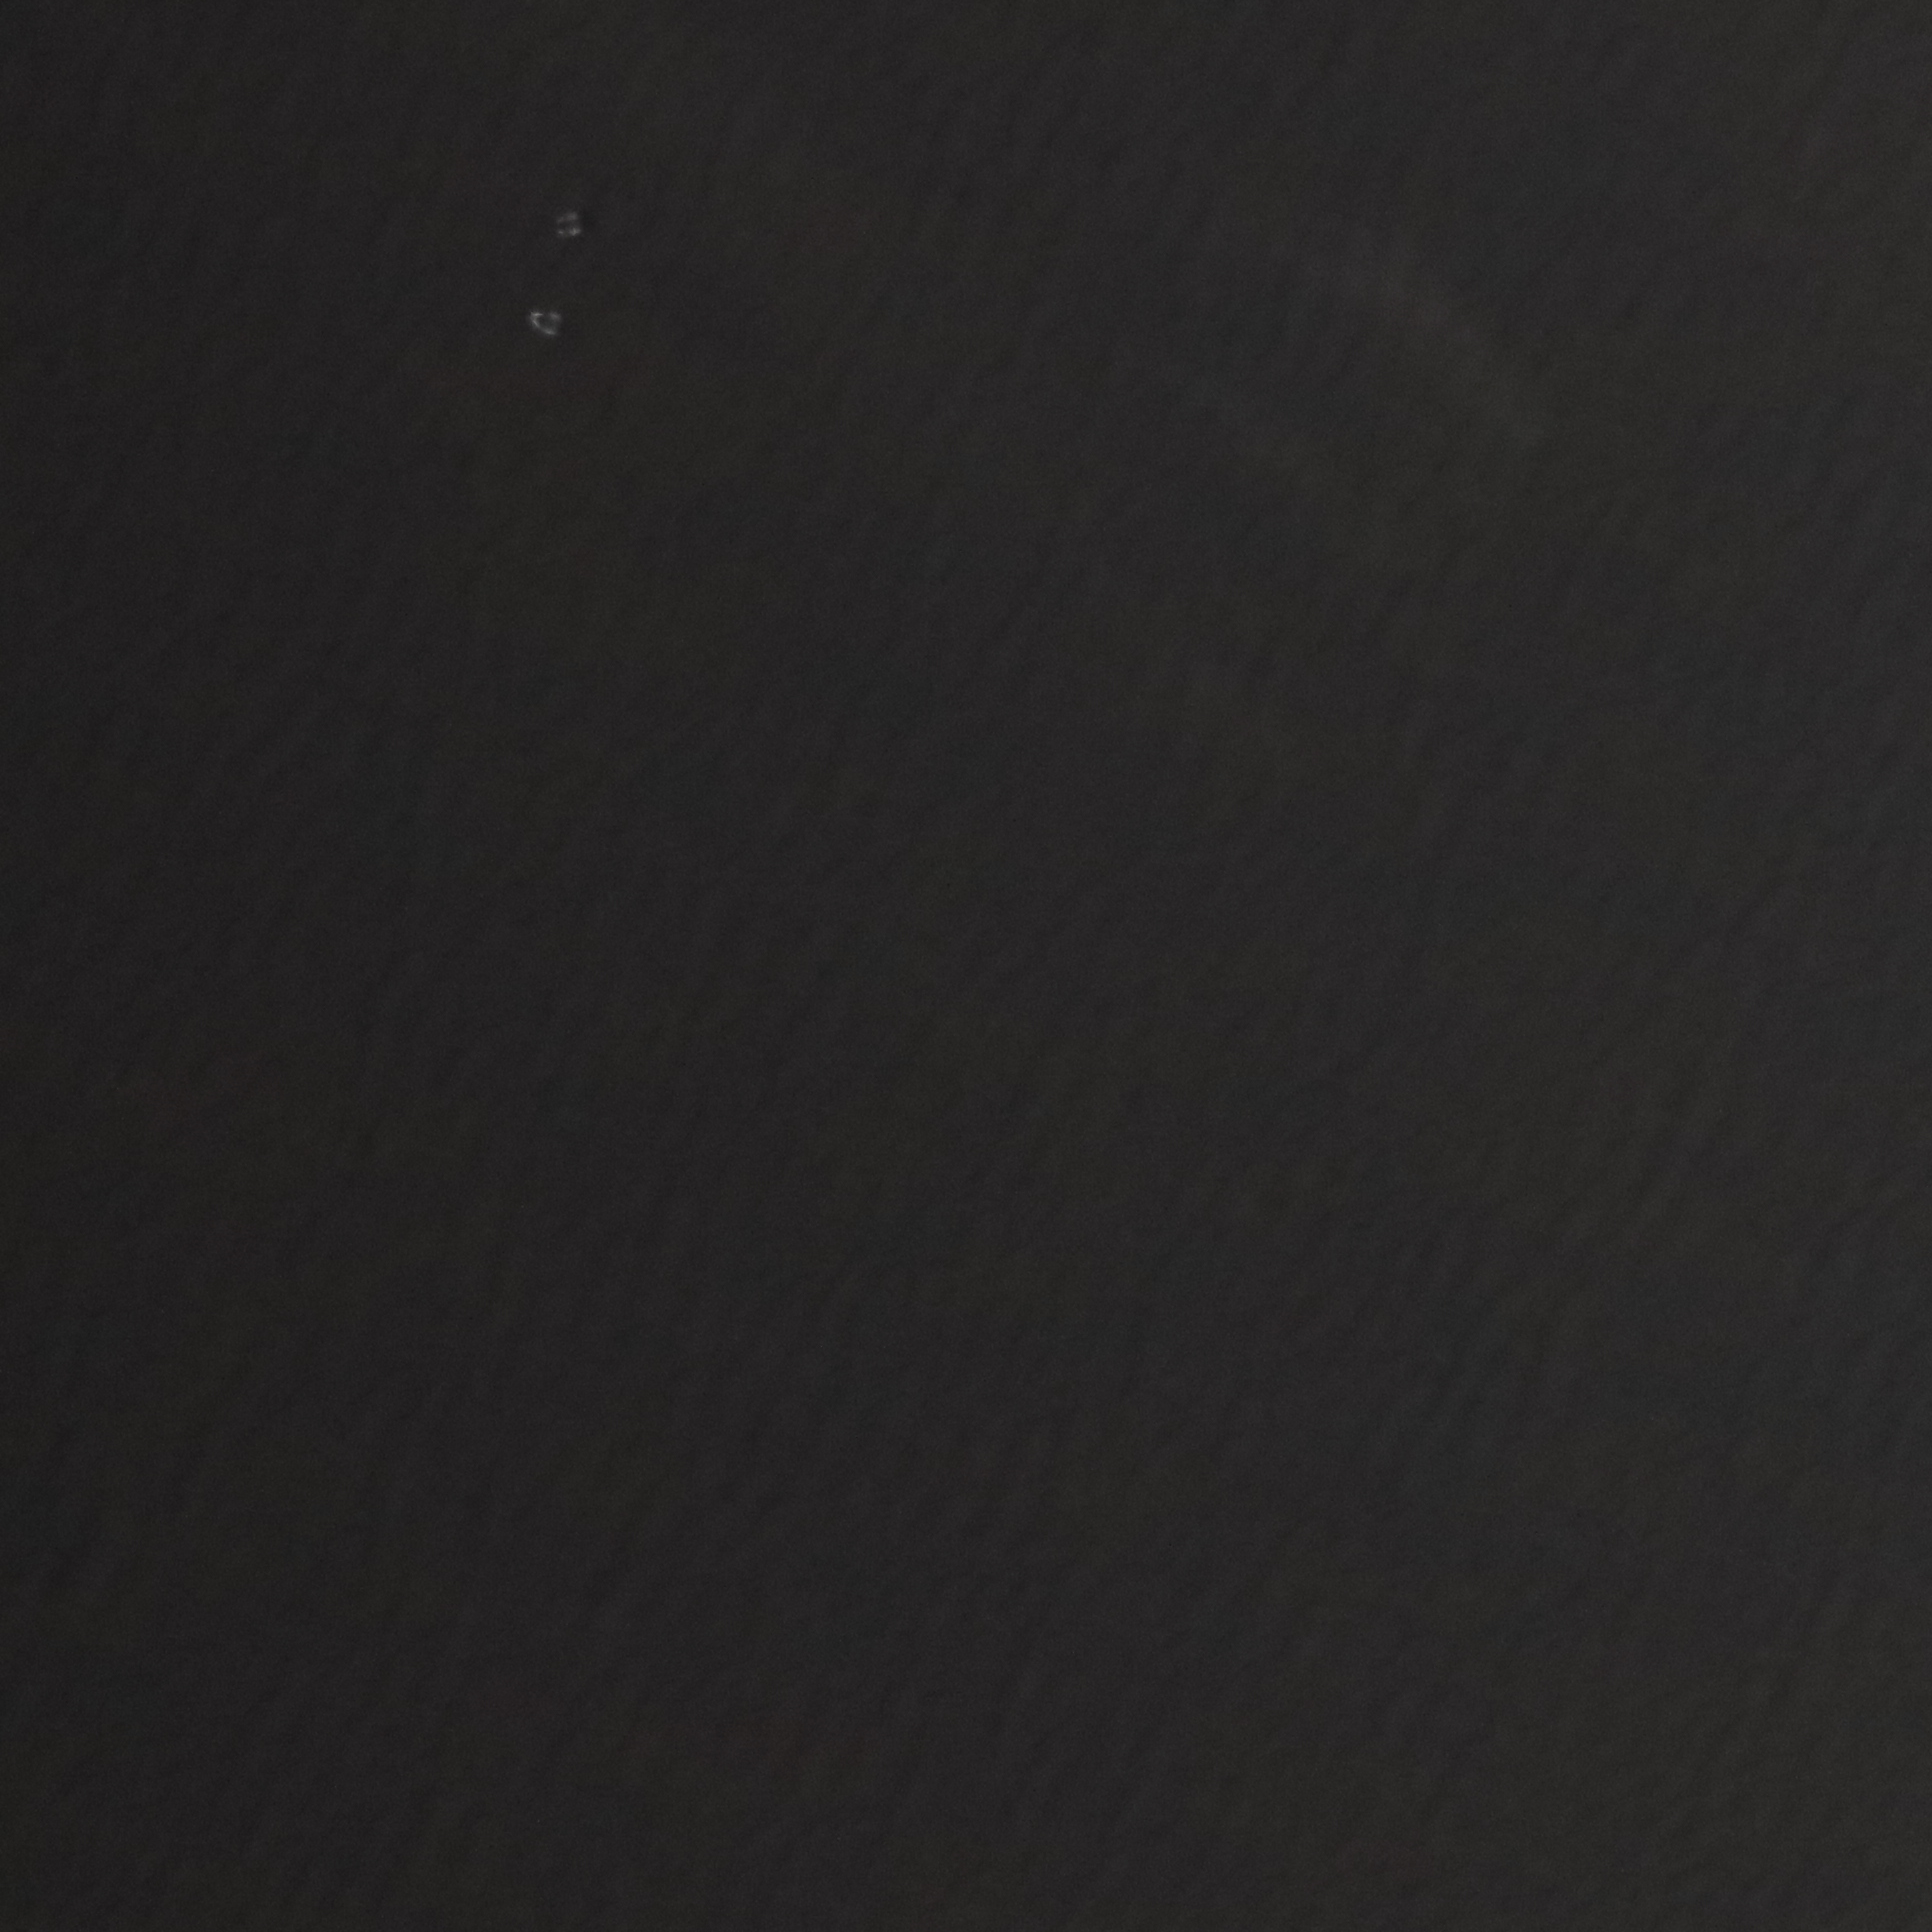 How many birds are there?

2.